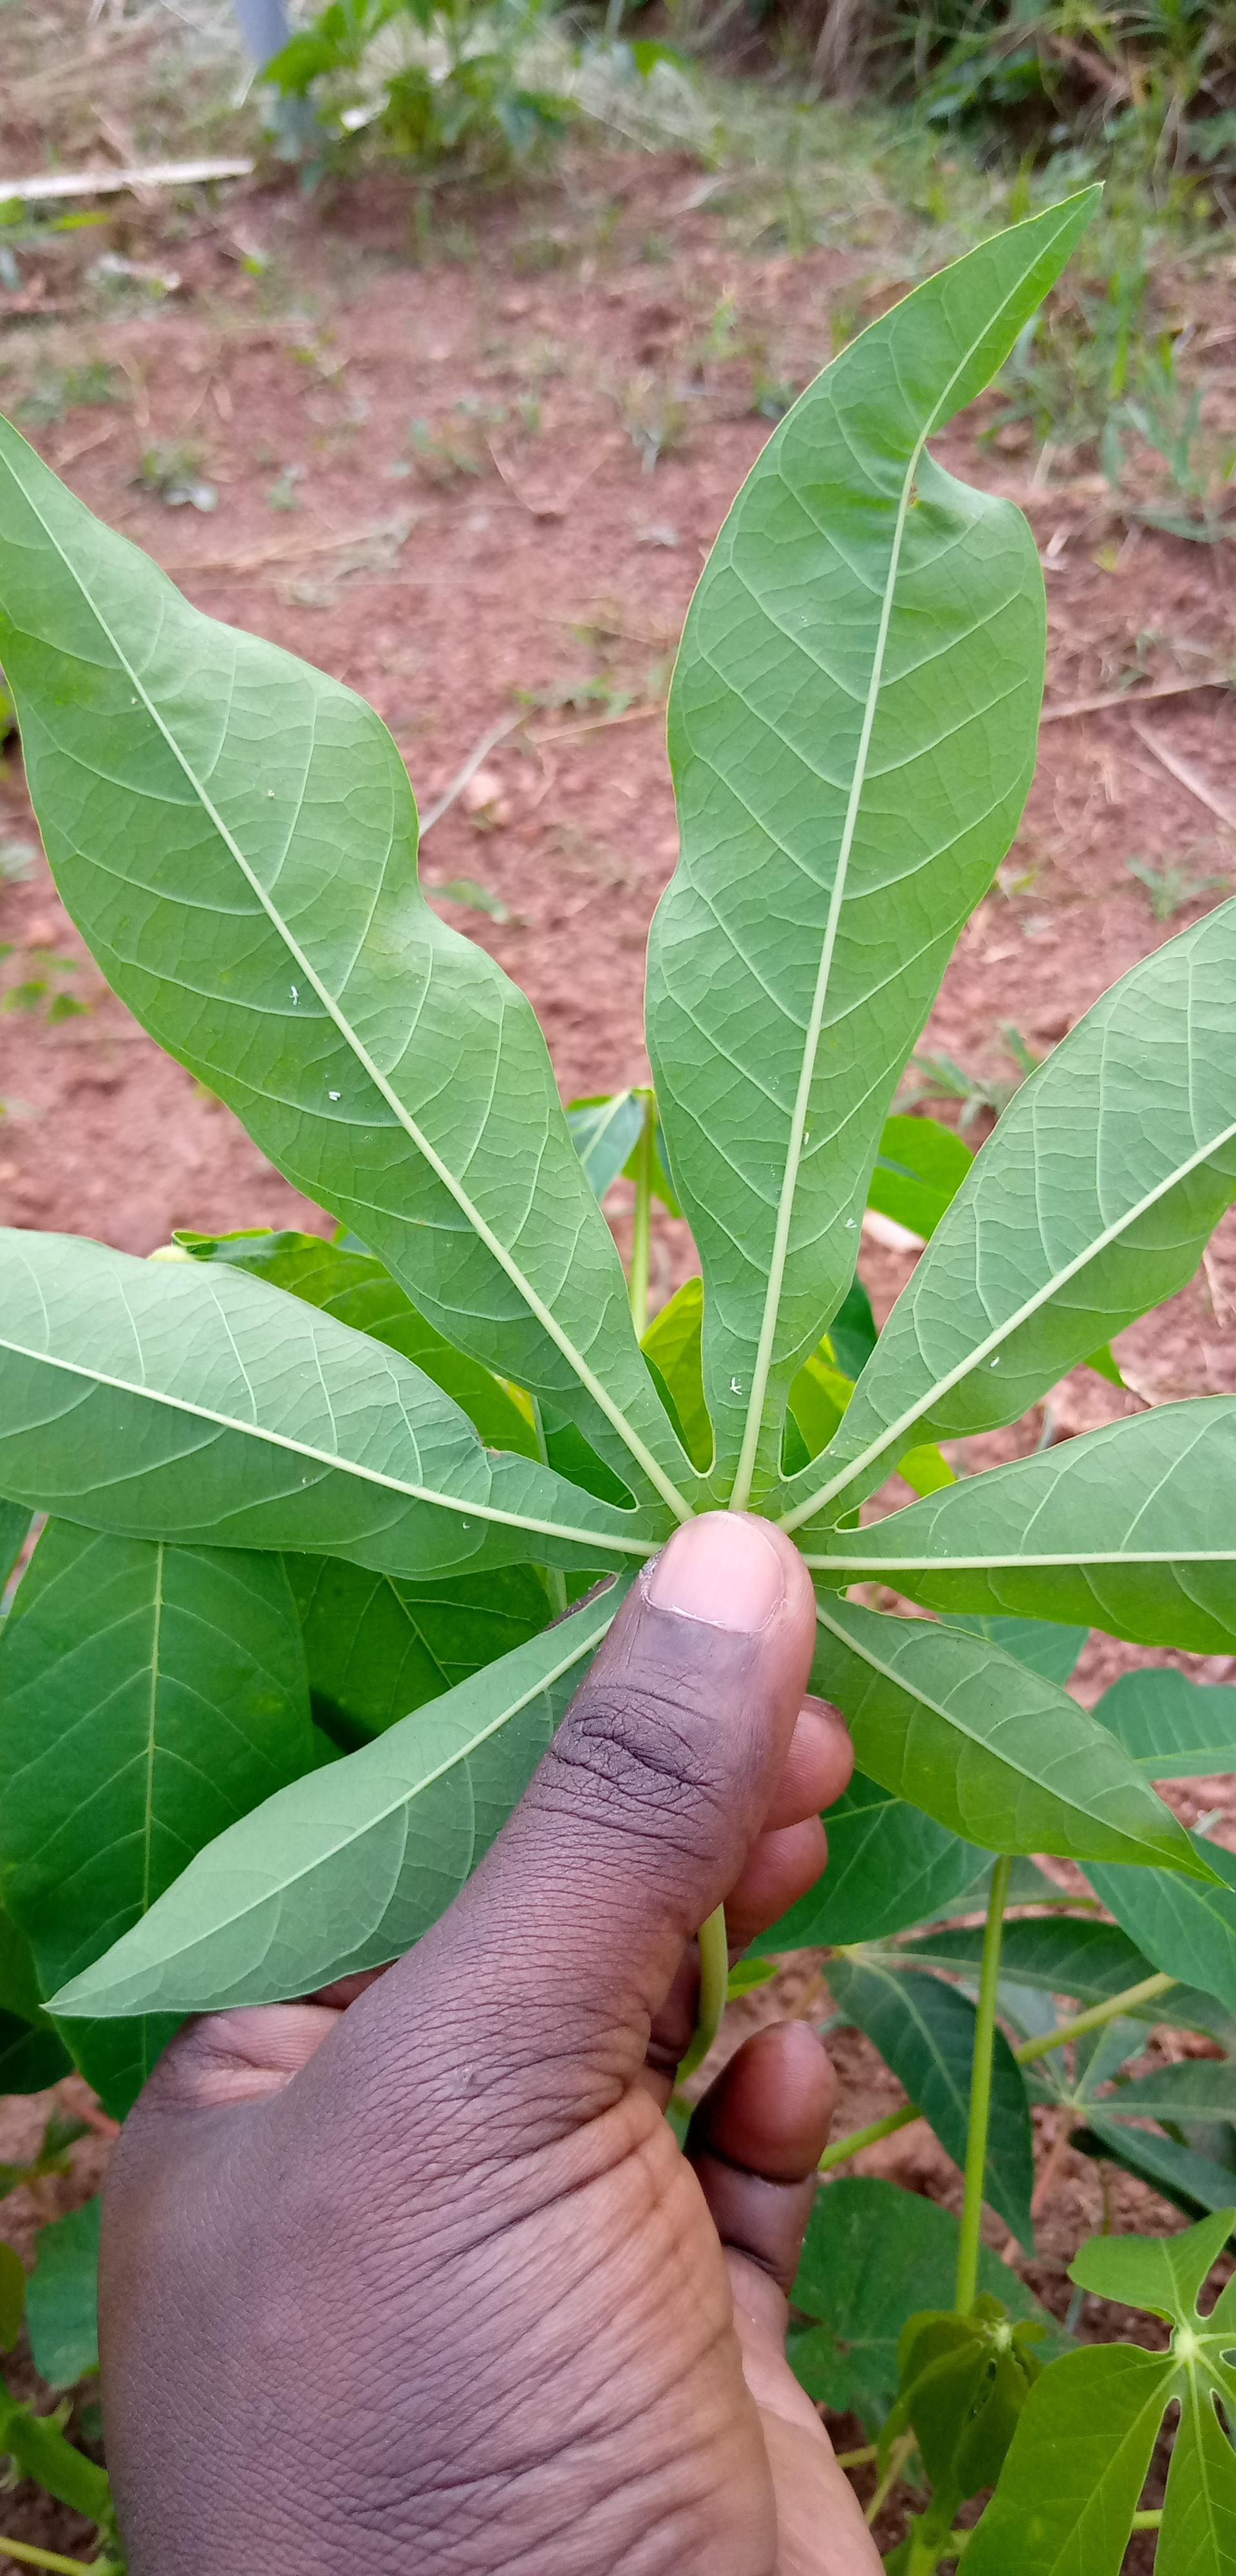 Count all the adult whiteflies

9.